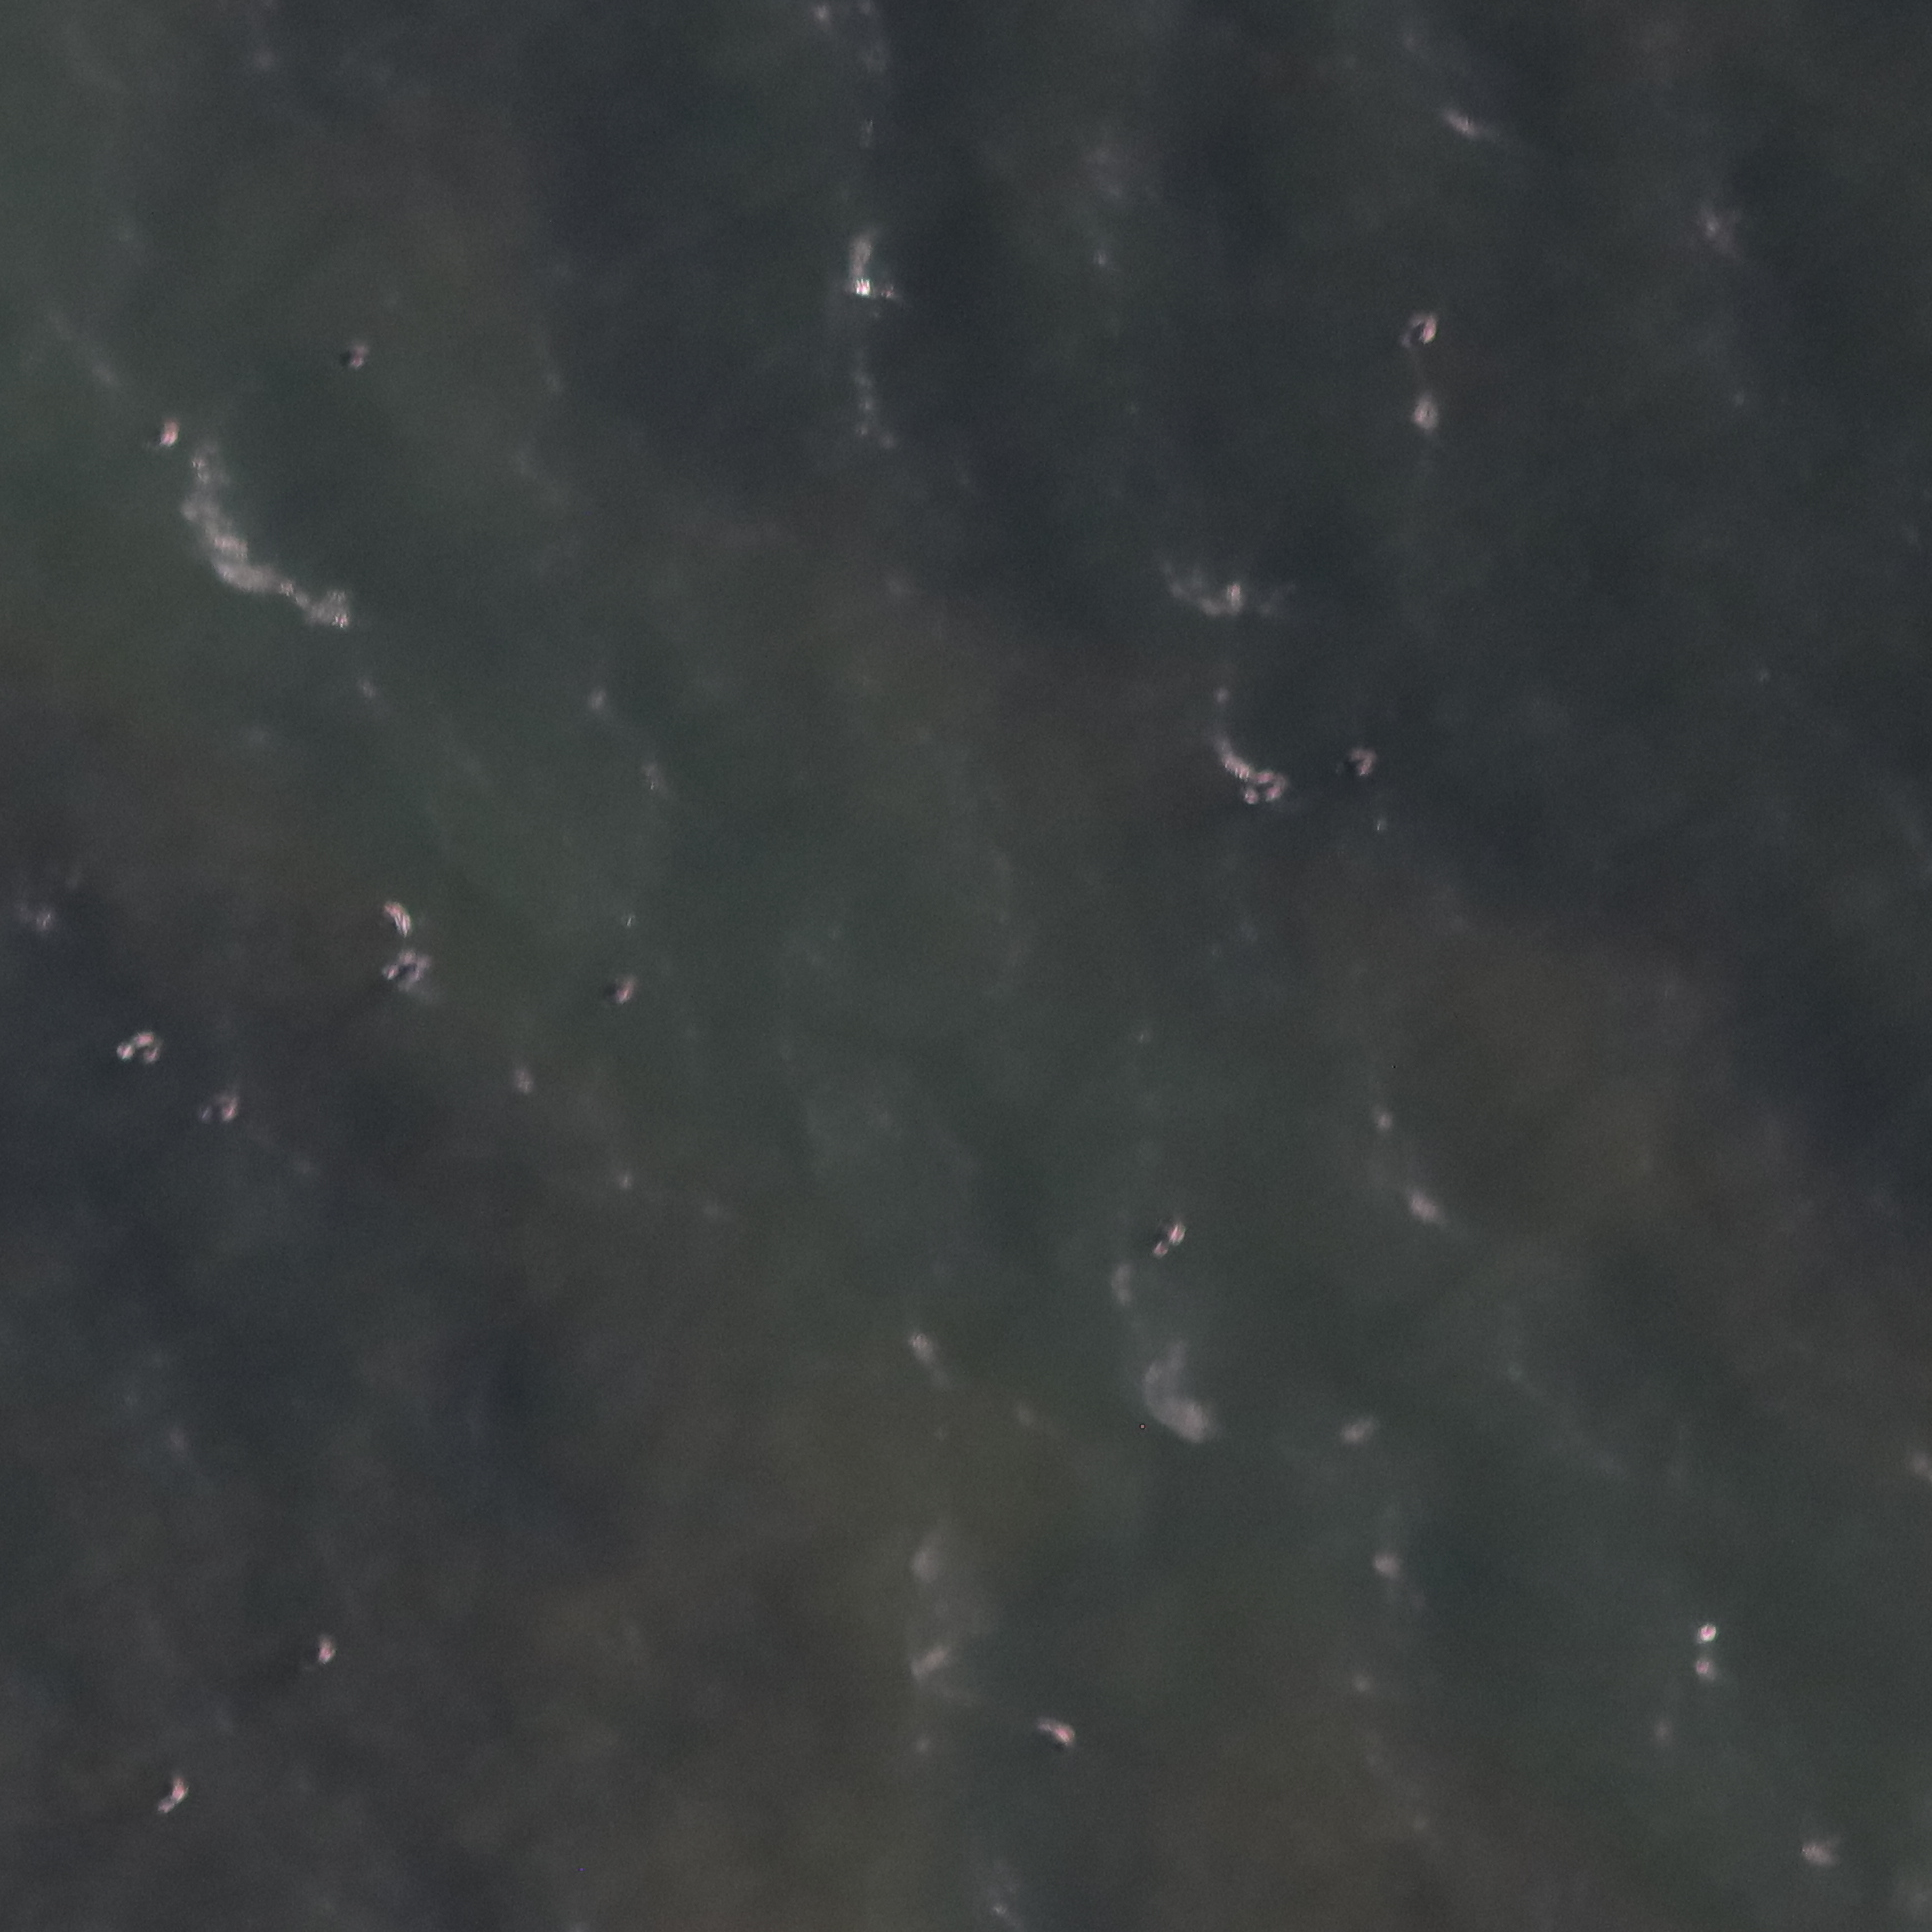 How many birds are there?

14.